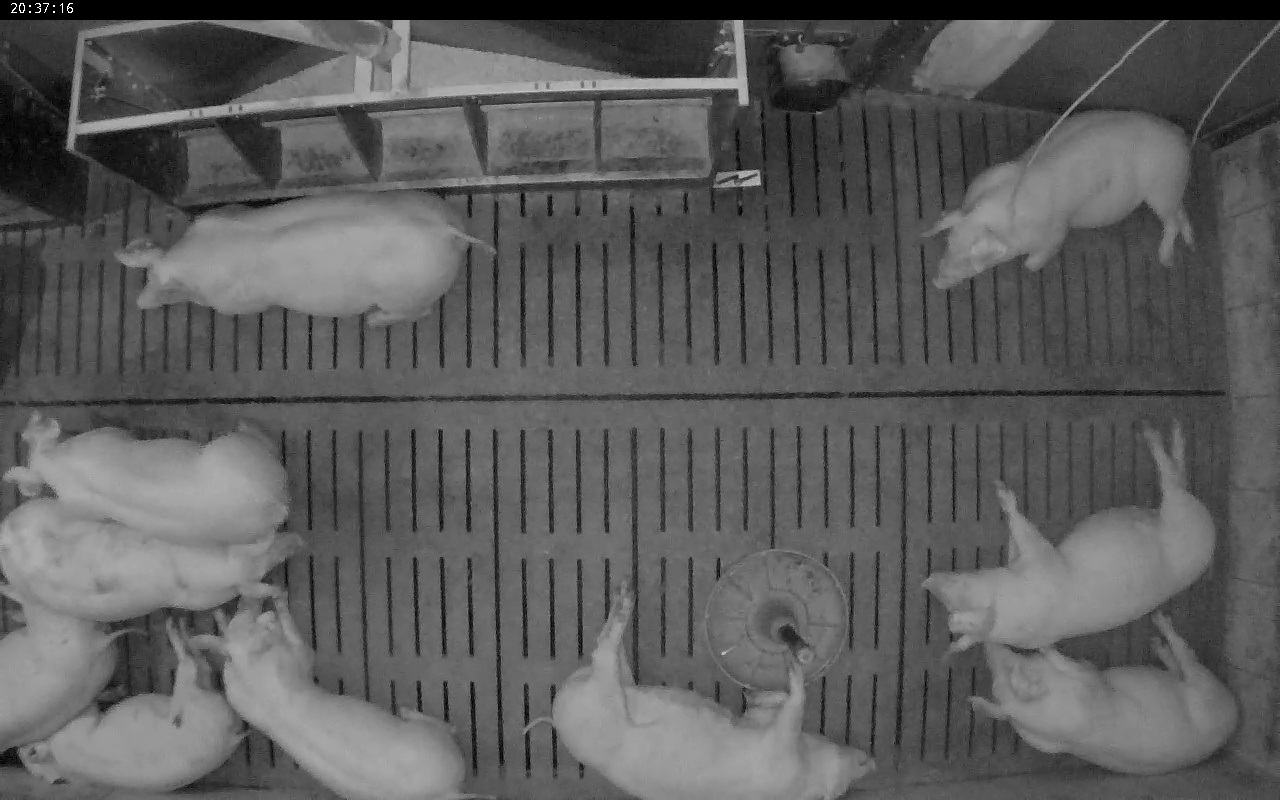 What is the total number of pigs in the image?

10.